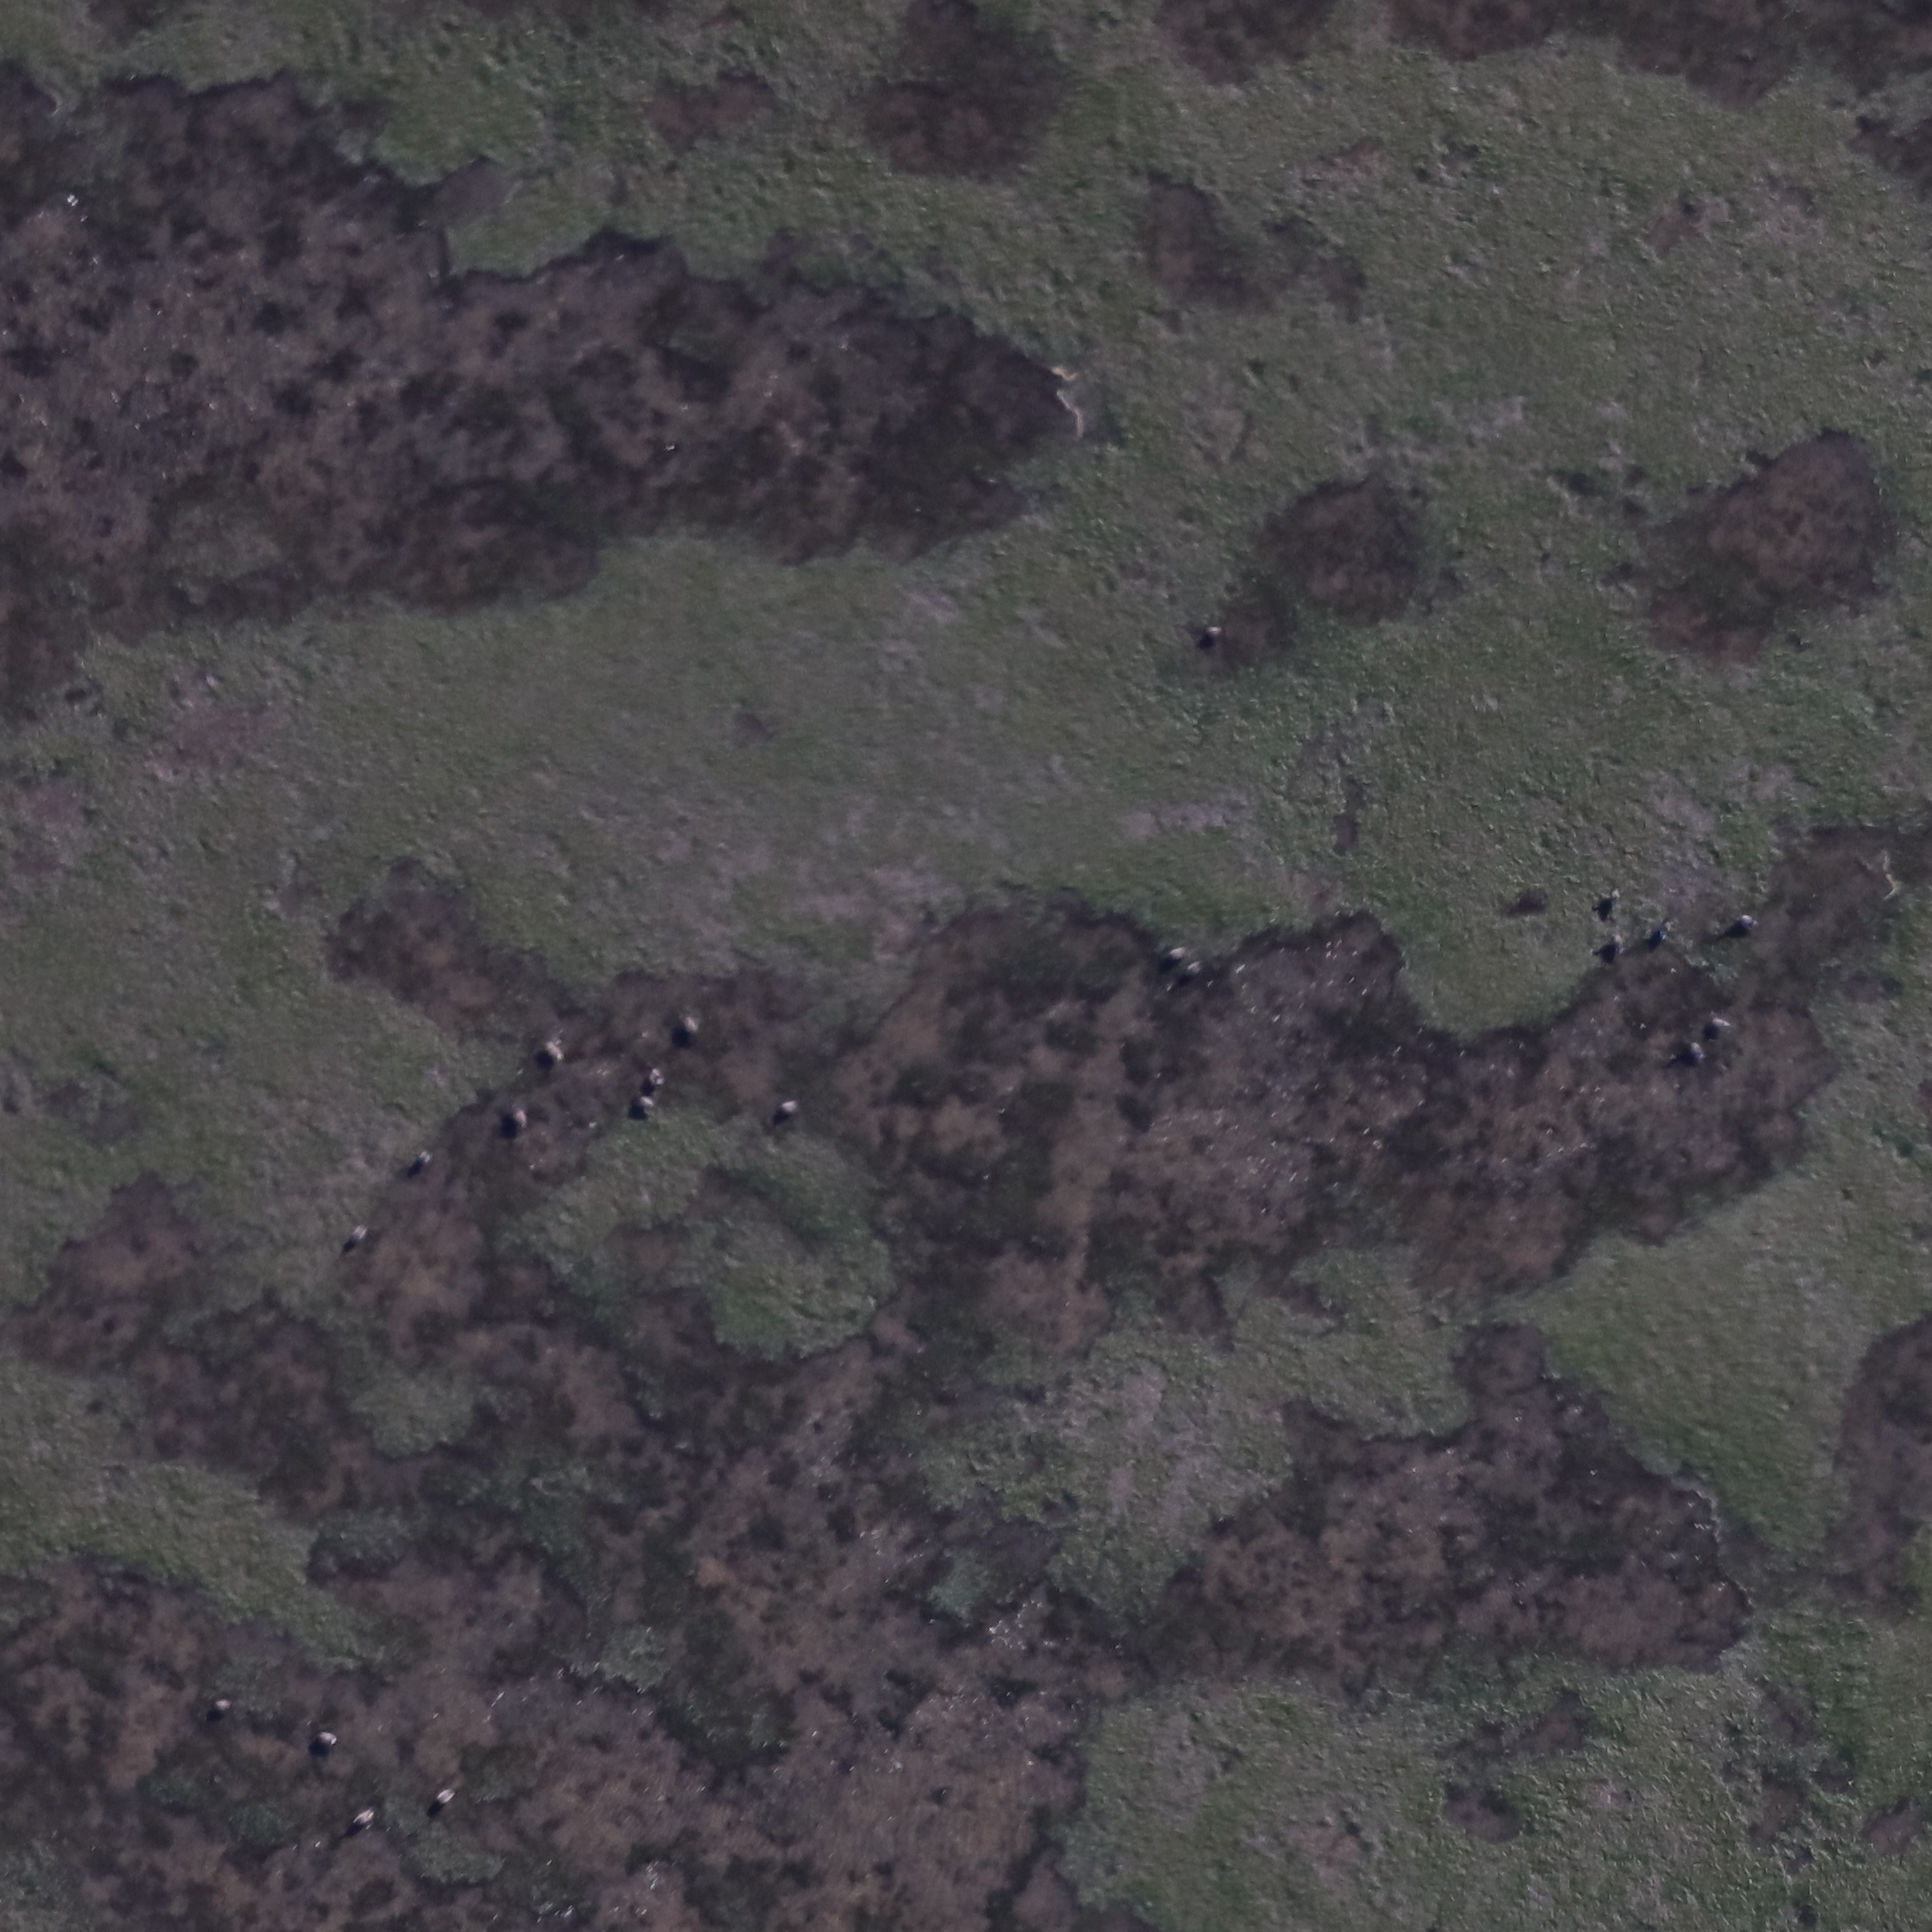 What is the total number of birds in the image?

21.